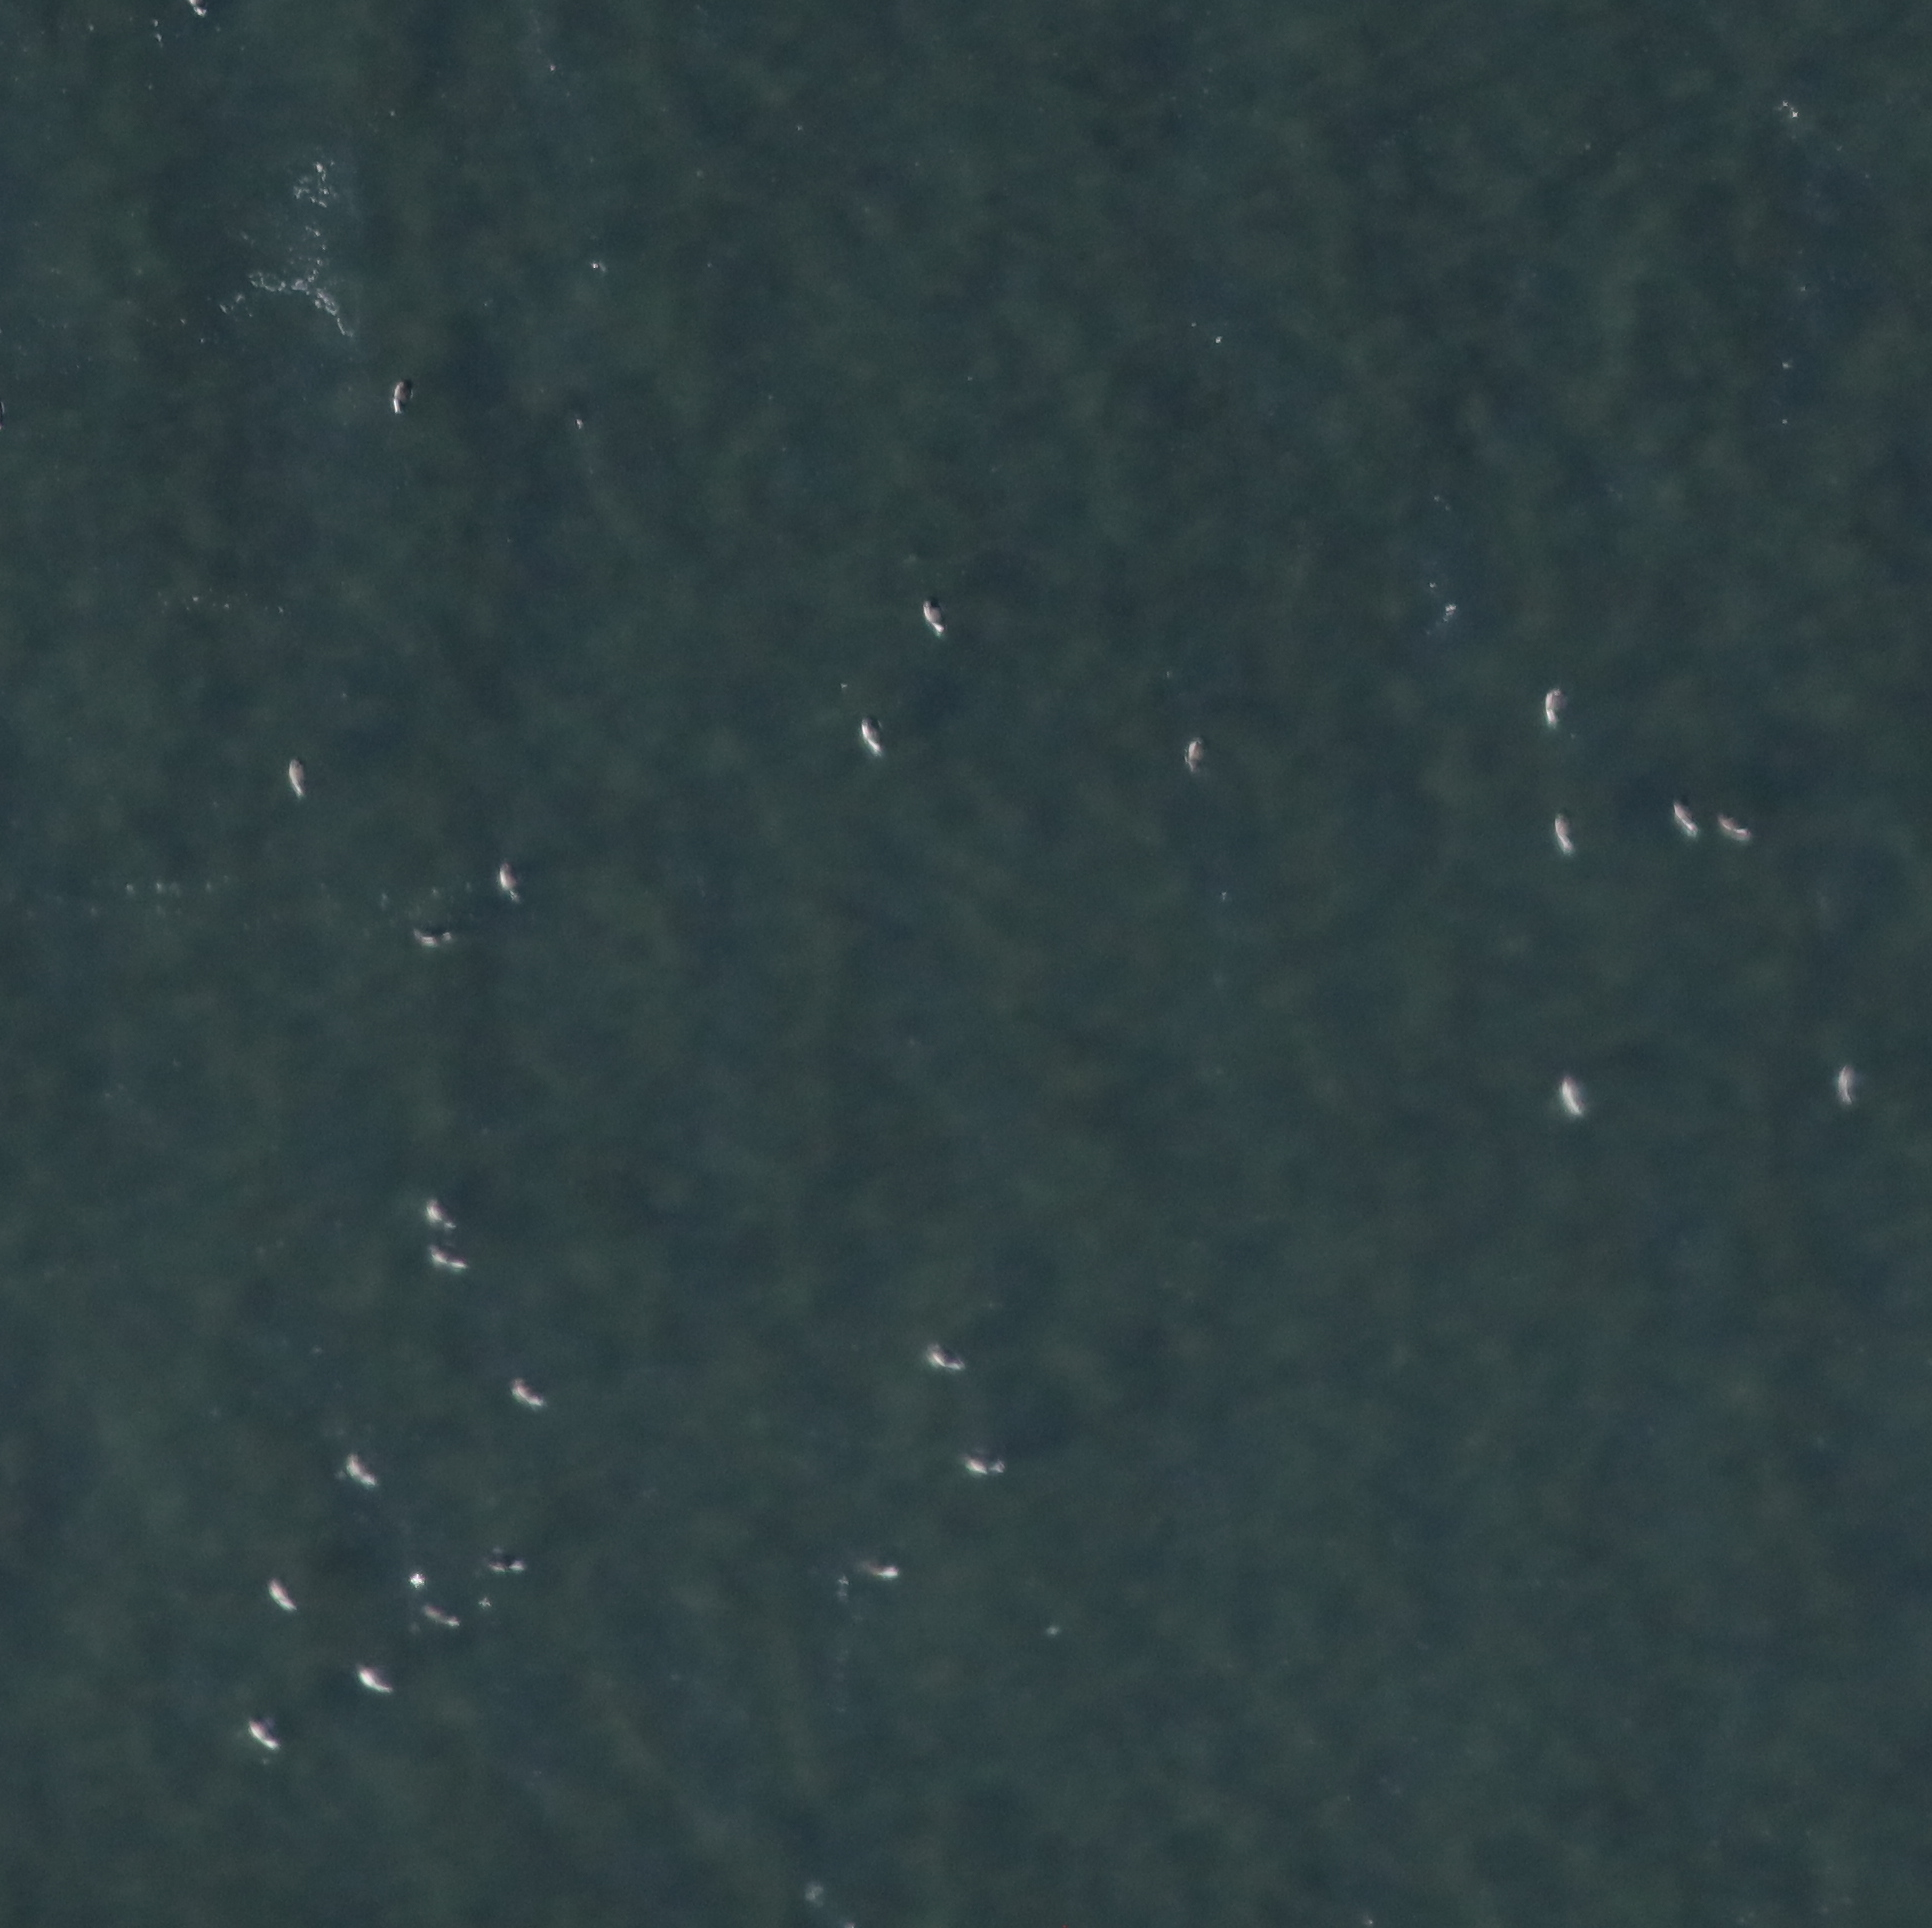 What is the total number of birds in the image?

25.